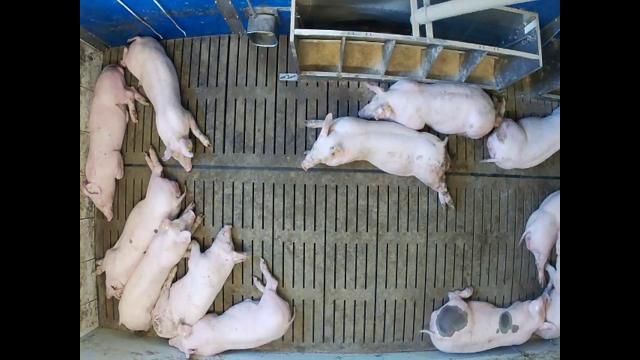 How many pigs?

12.